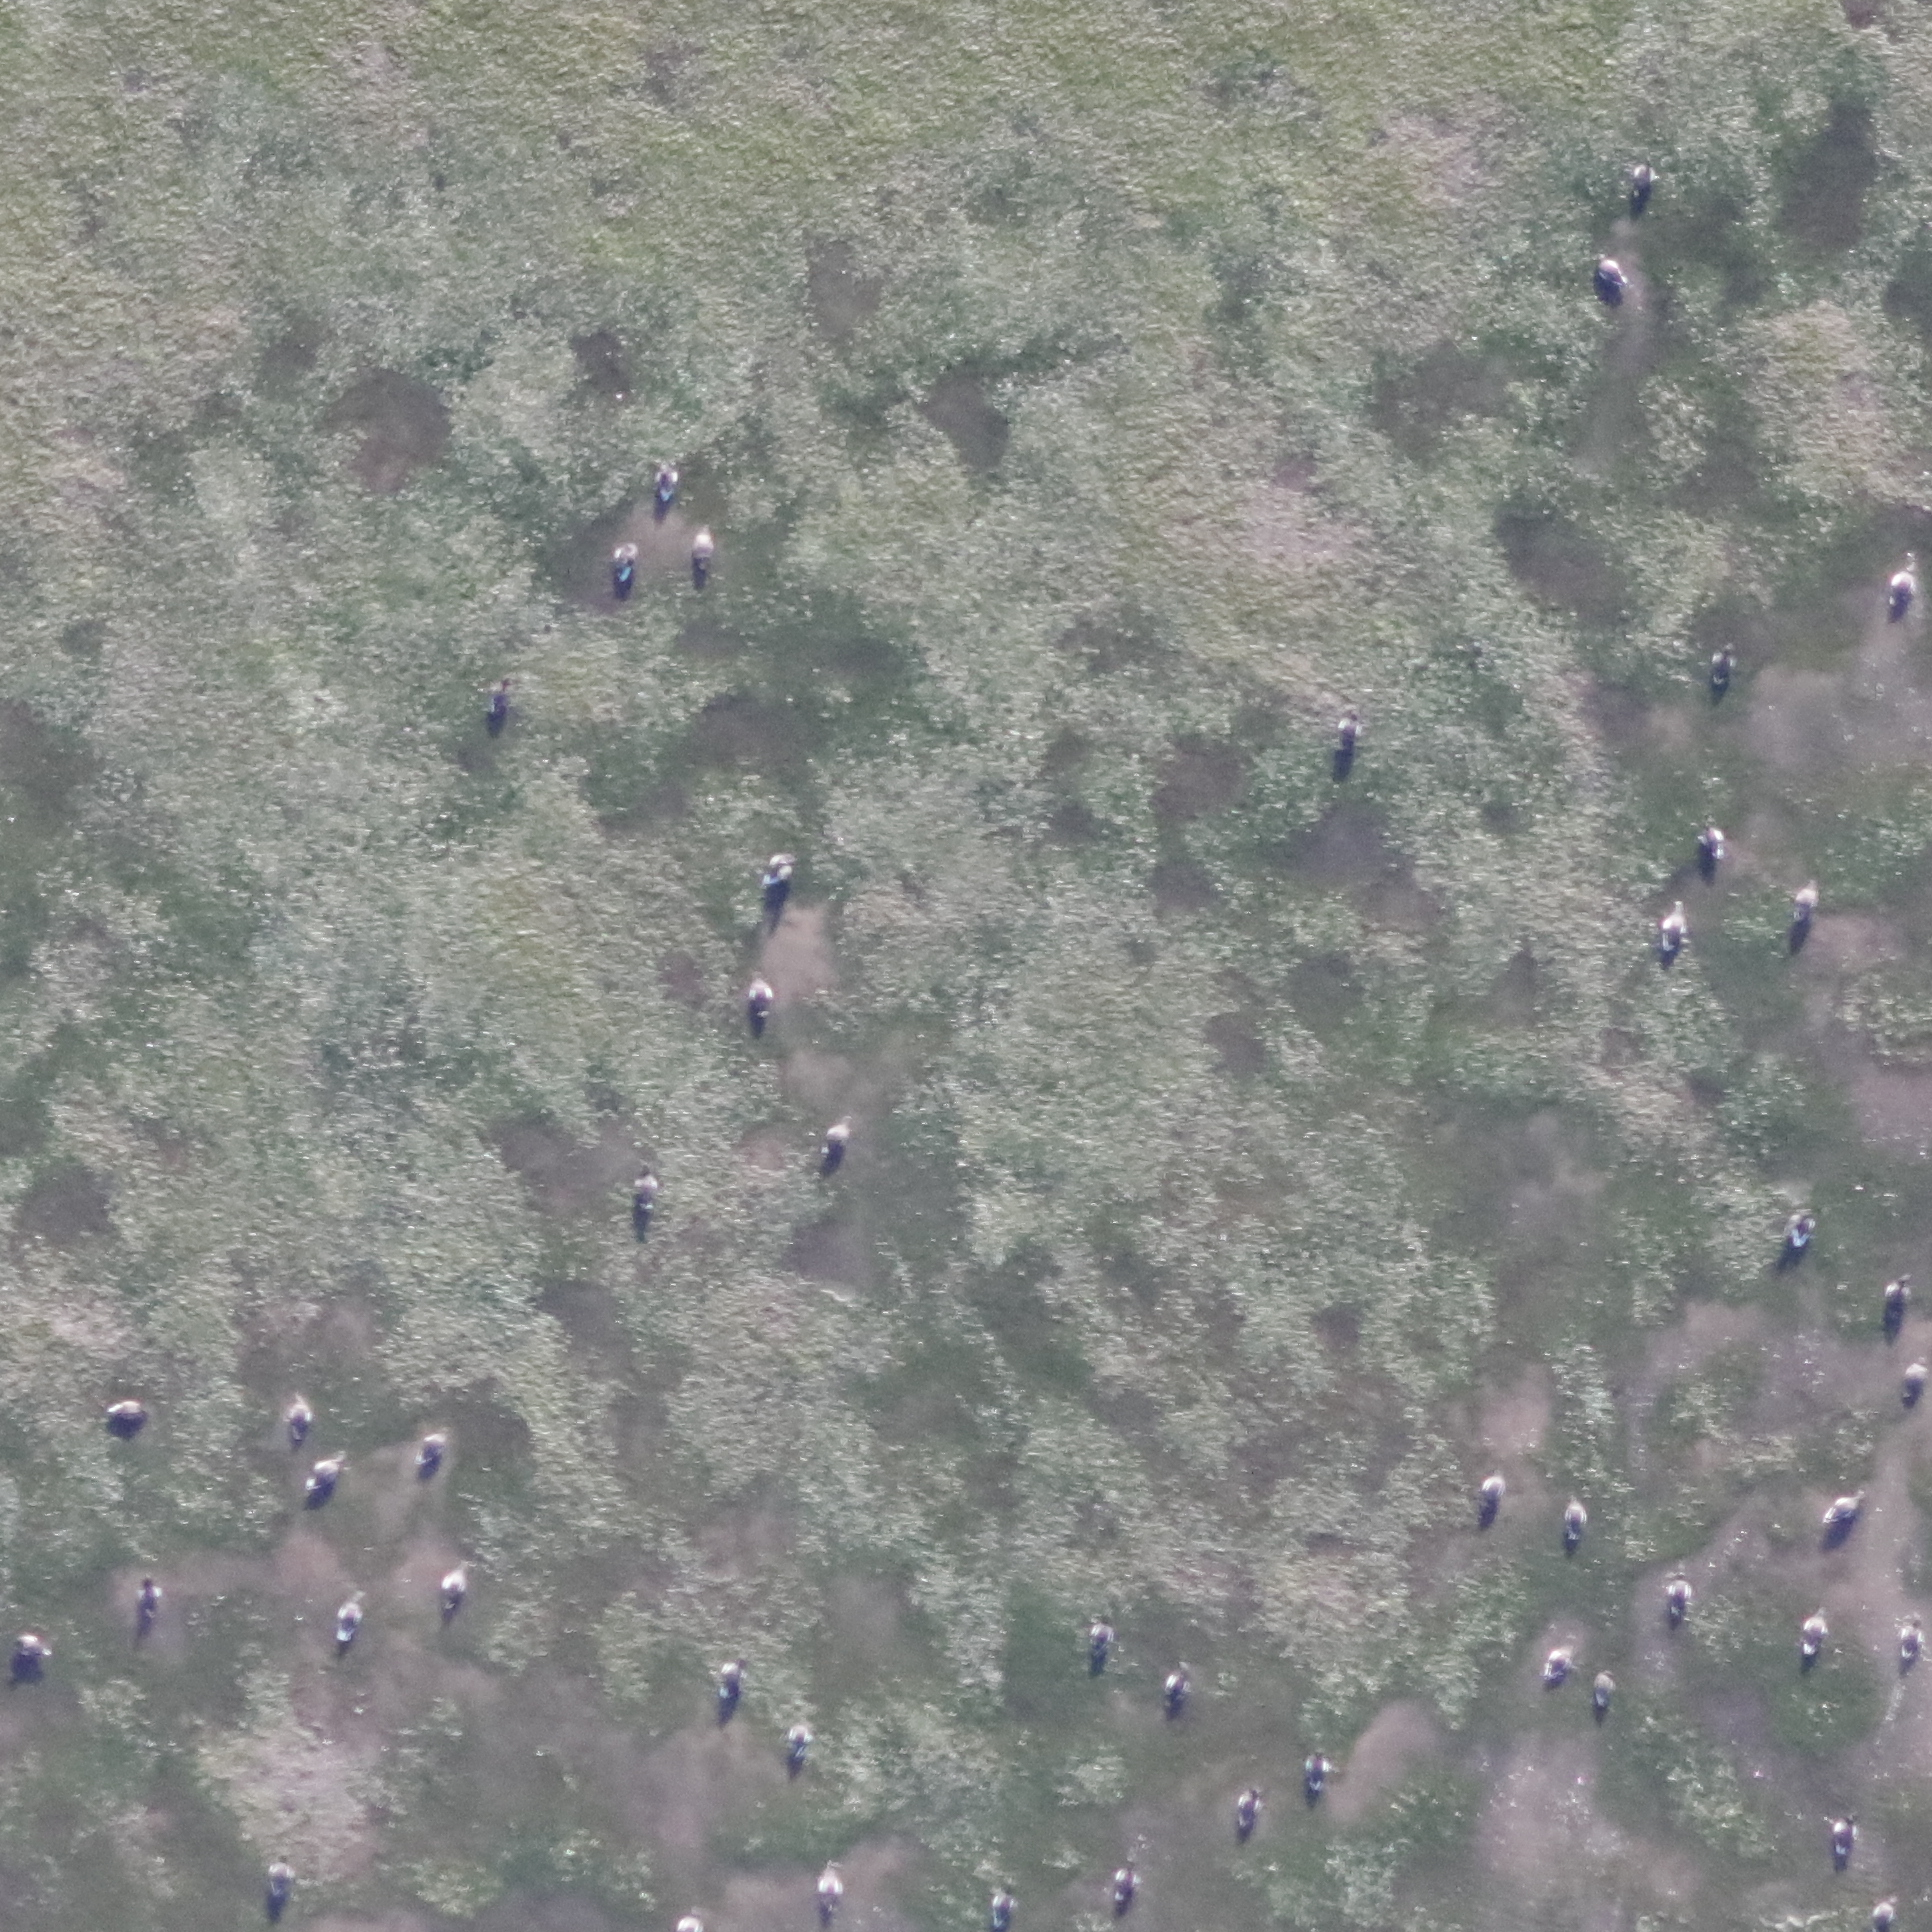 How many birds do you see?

48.